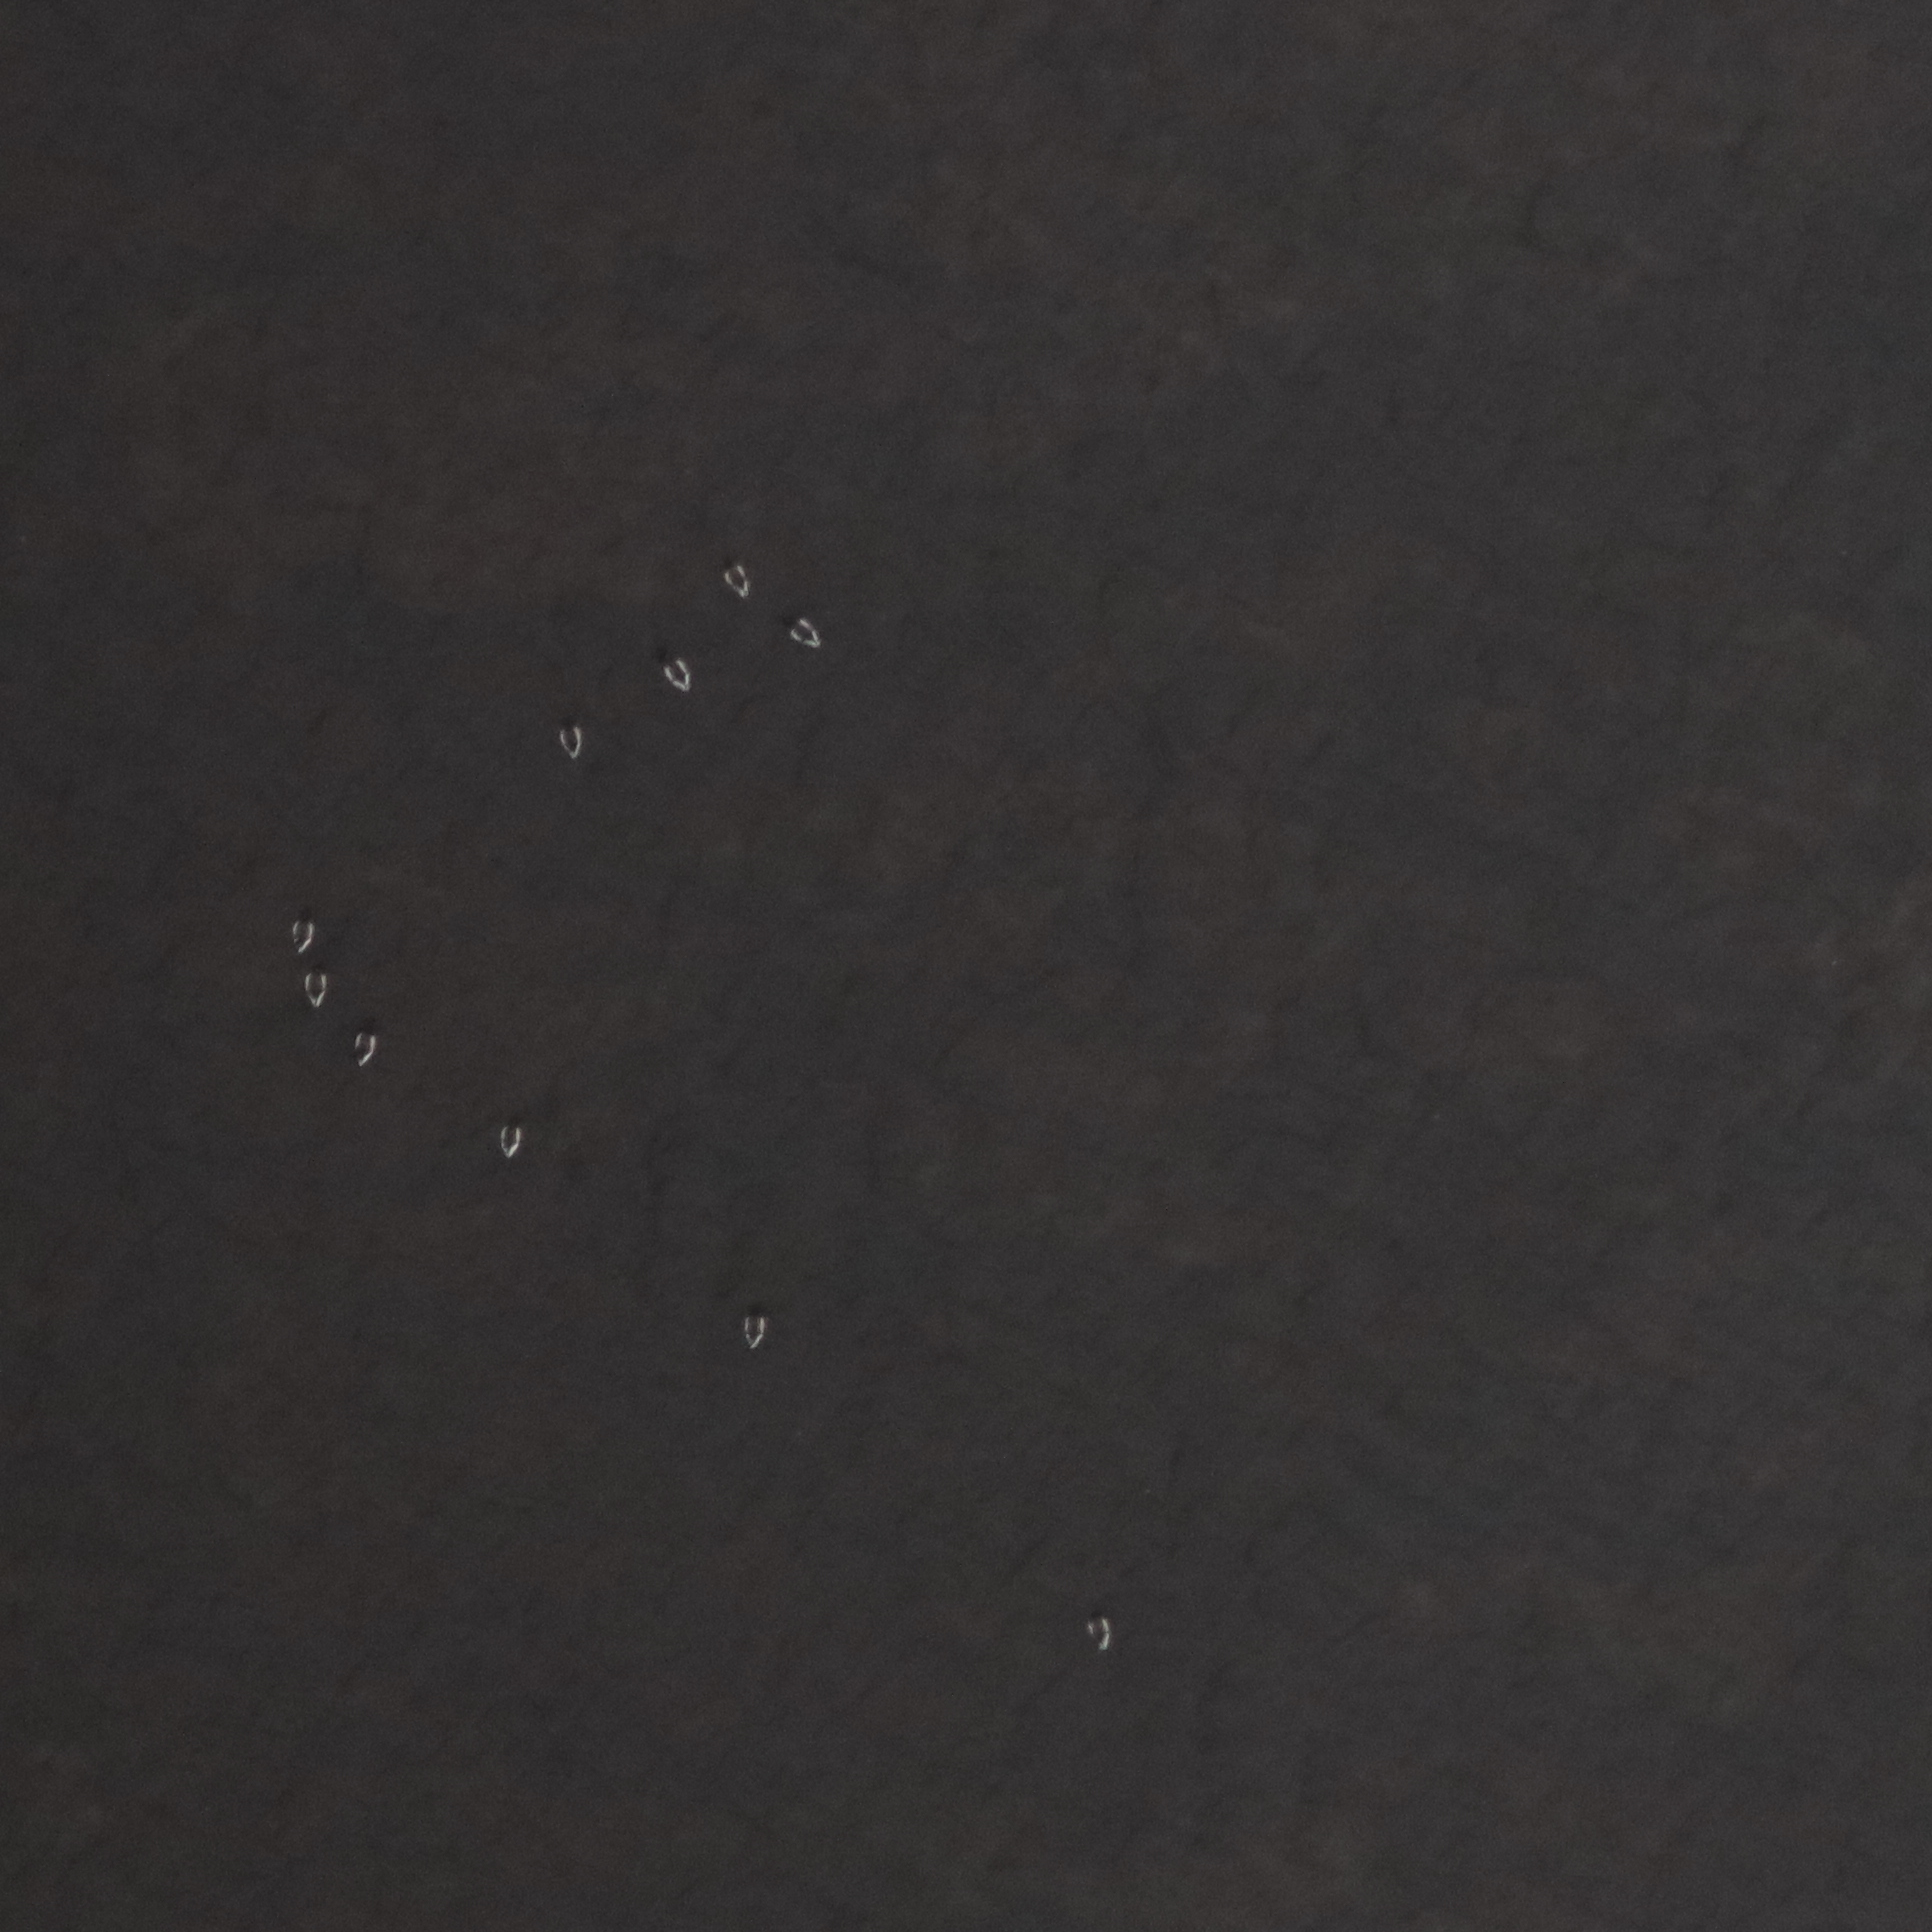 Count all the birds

10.